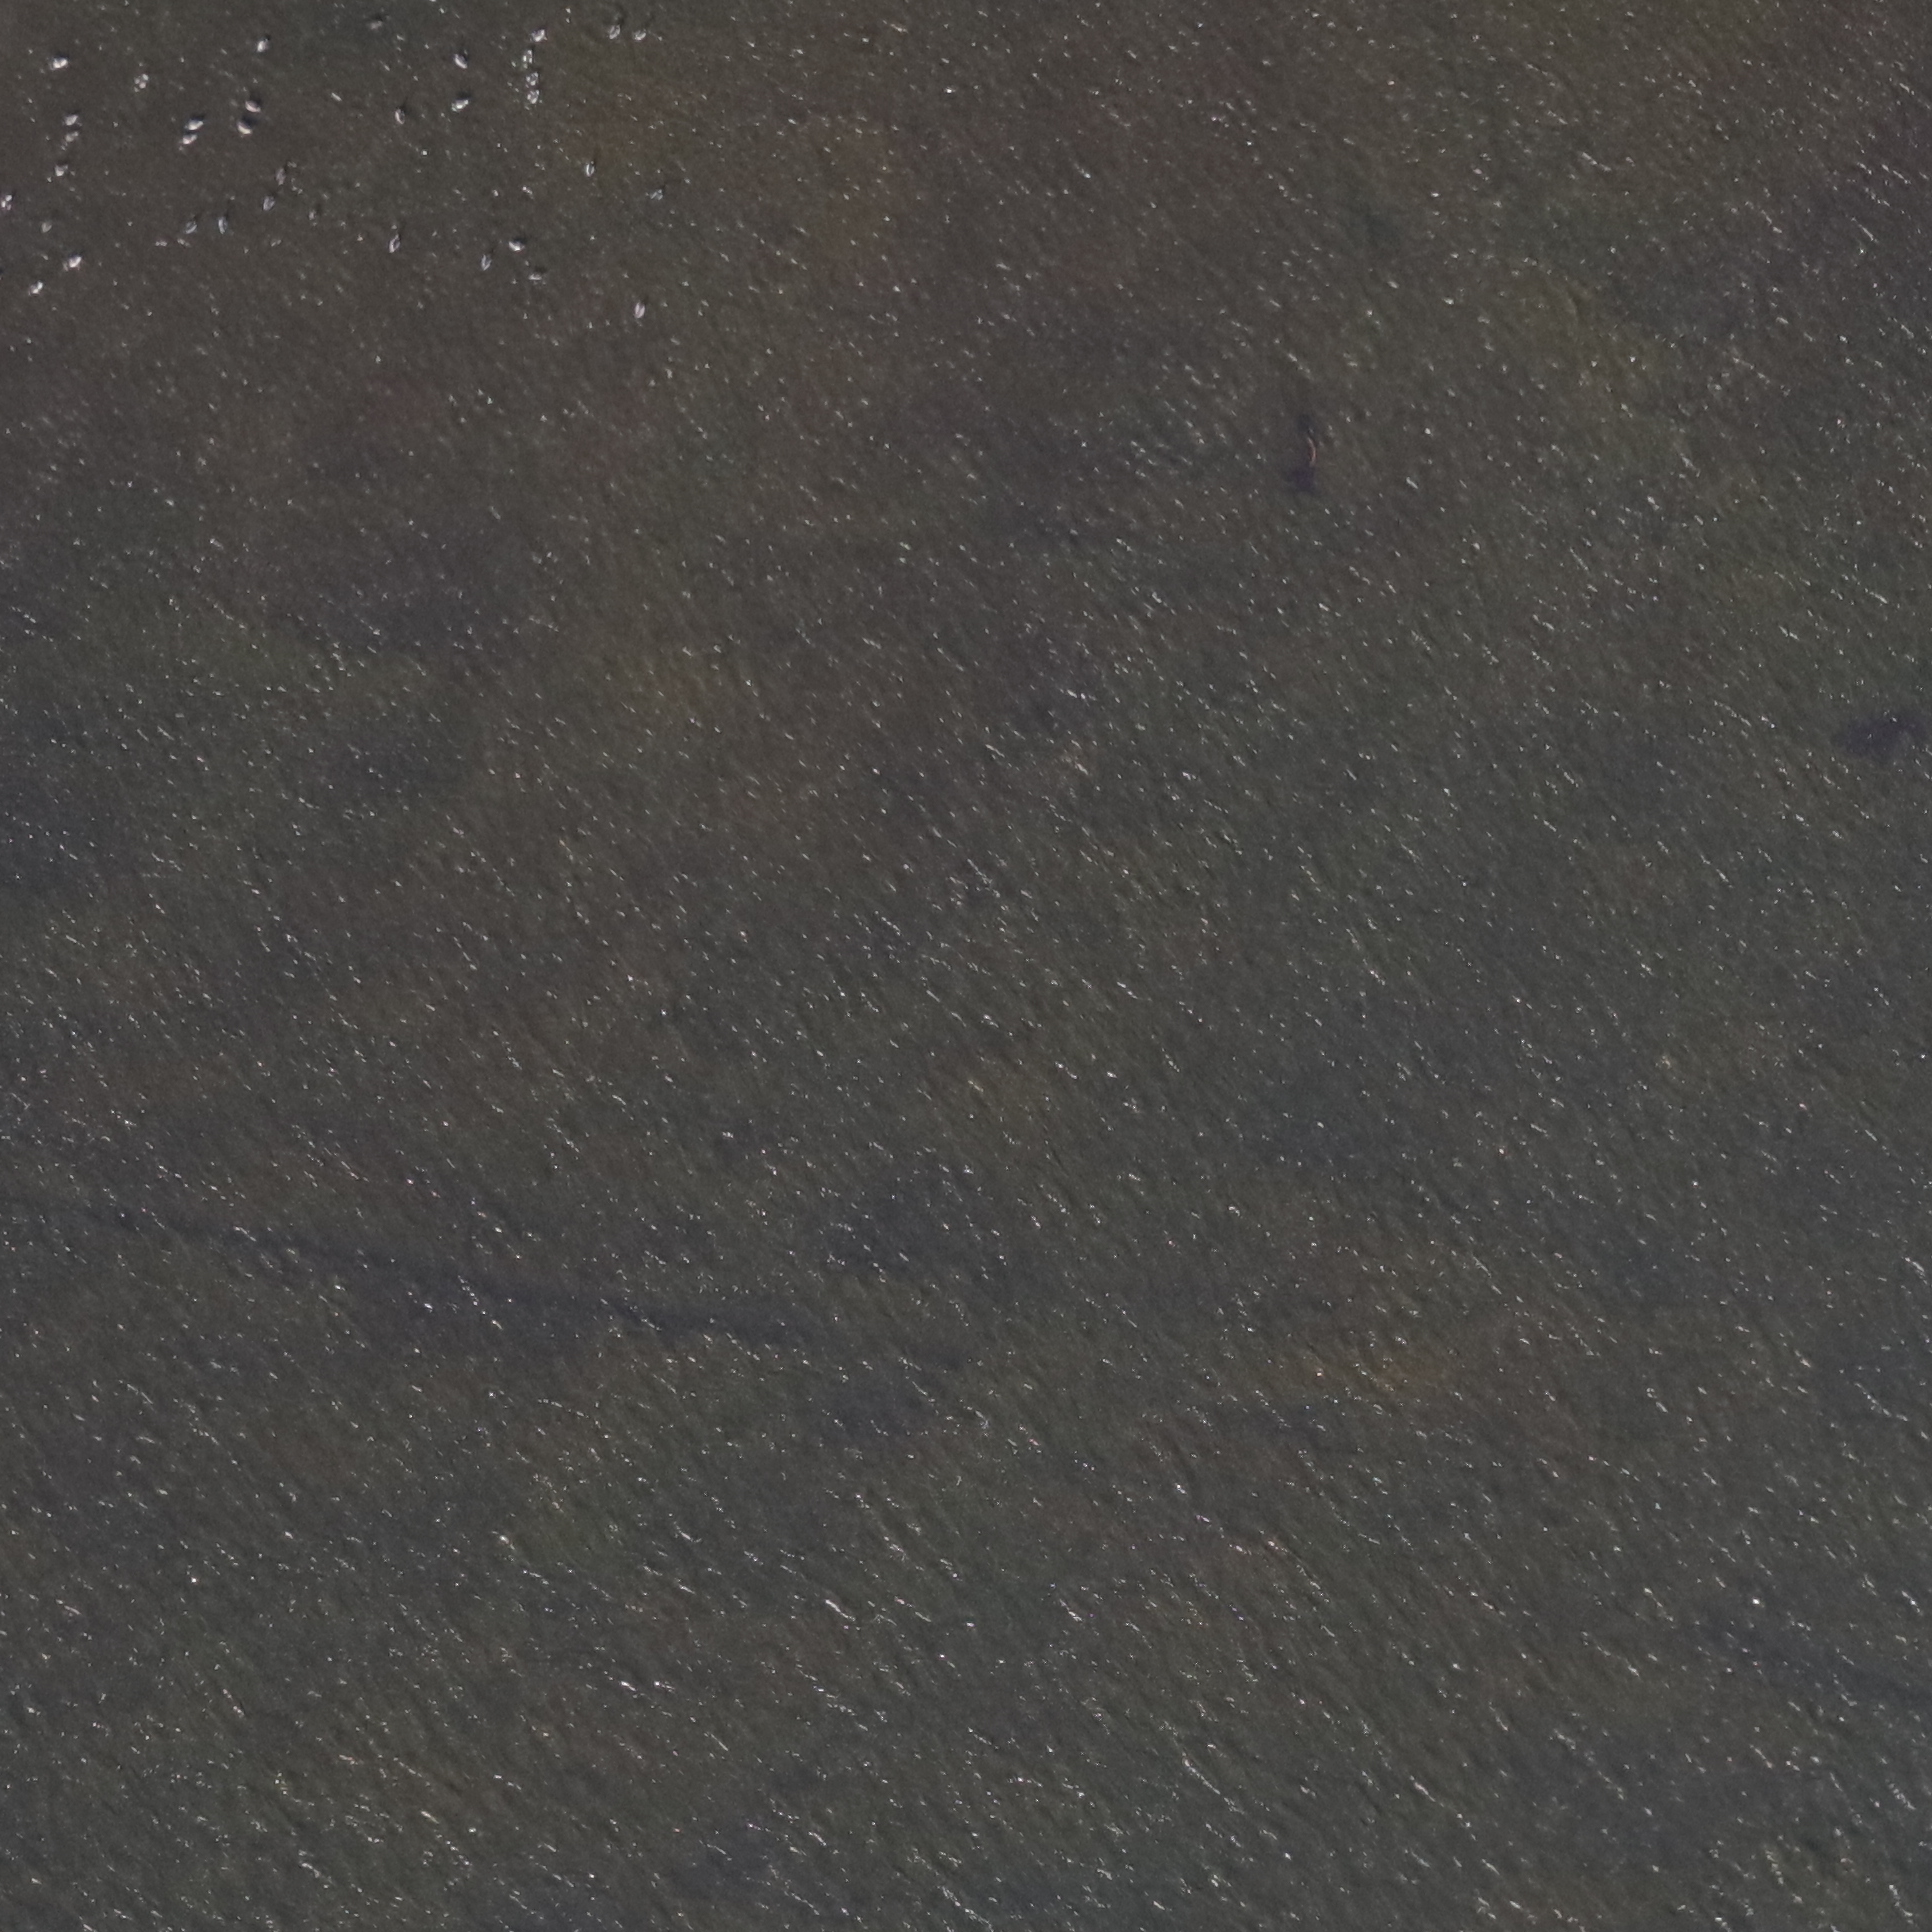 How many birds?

37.